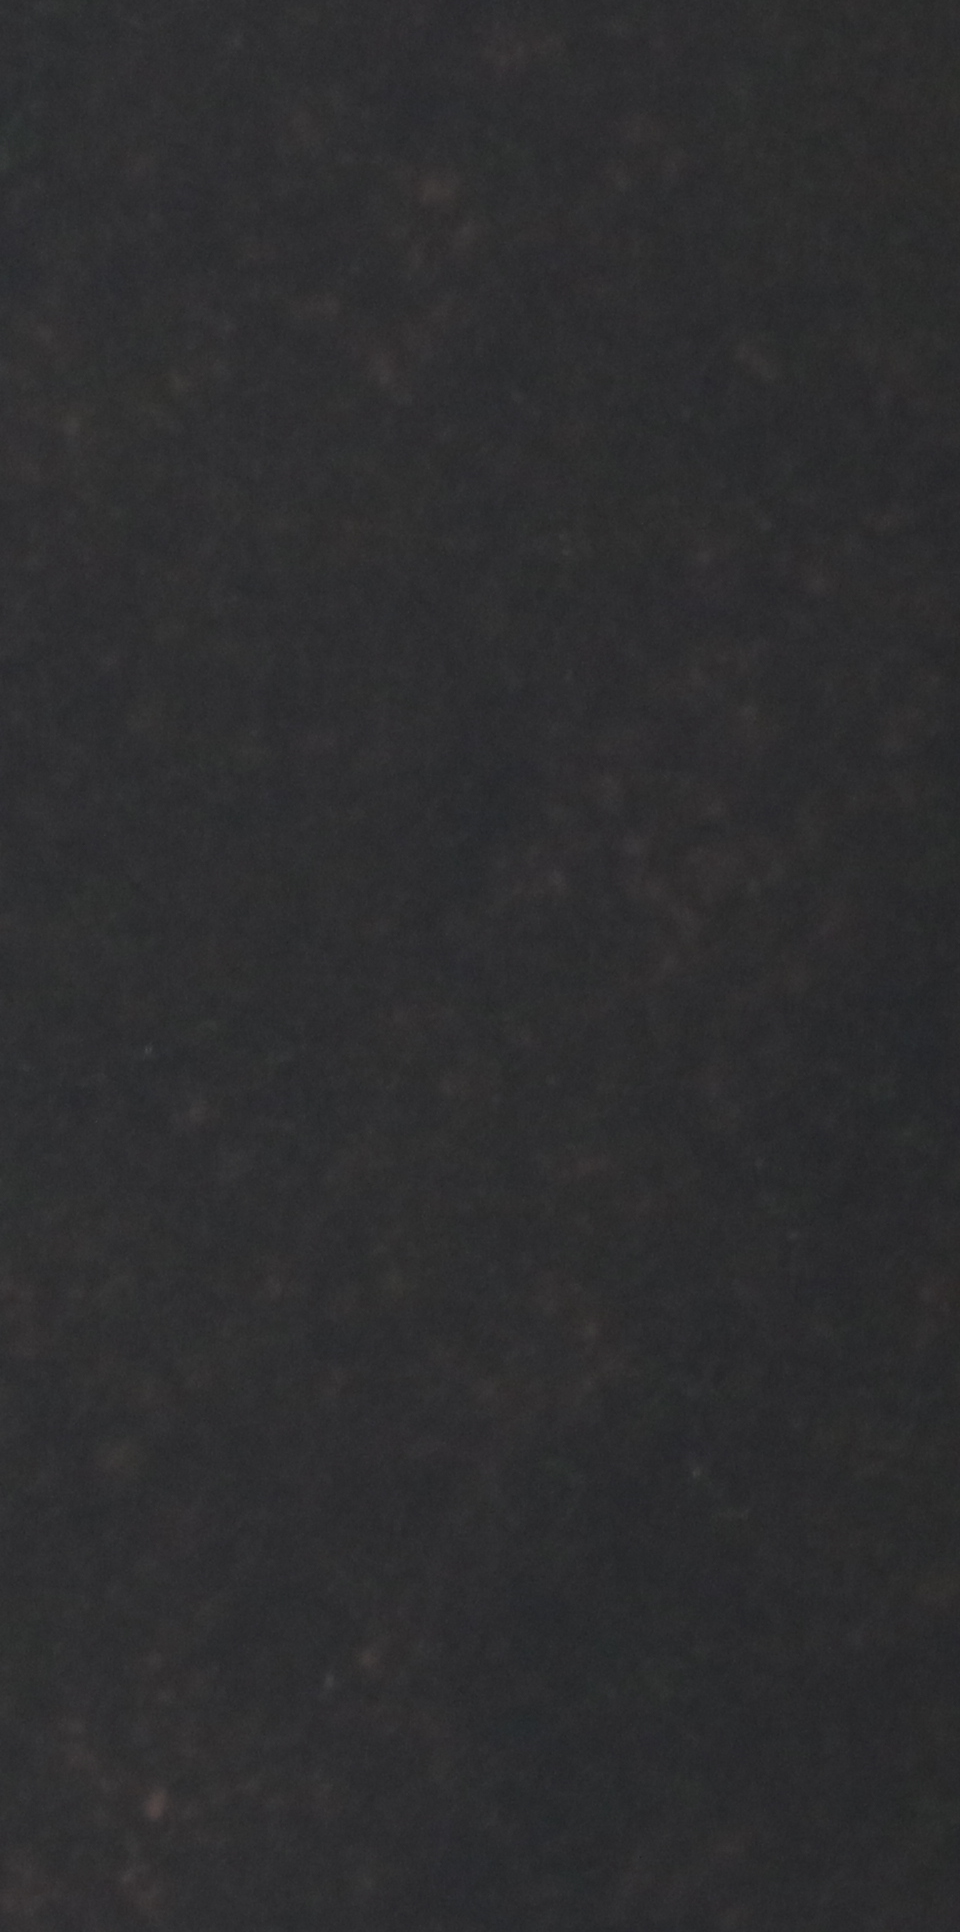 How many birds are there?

0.